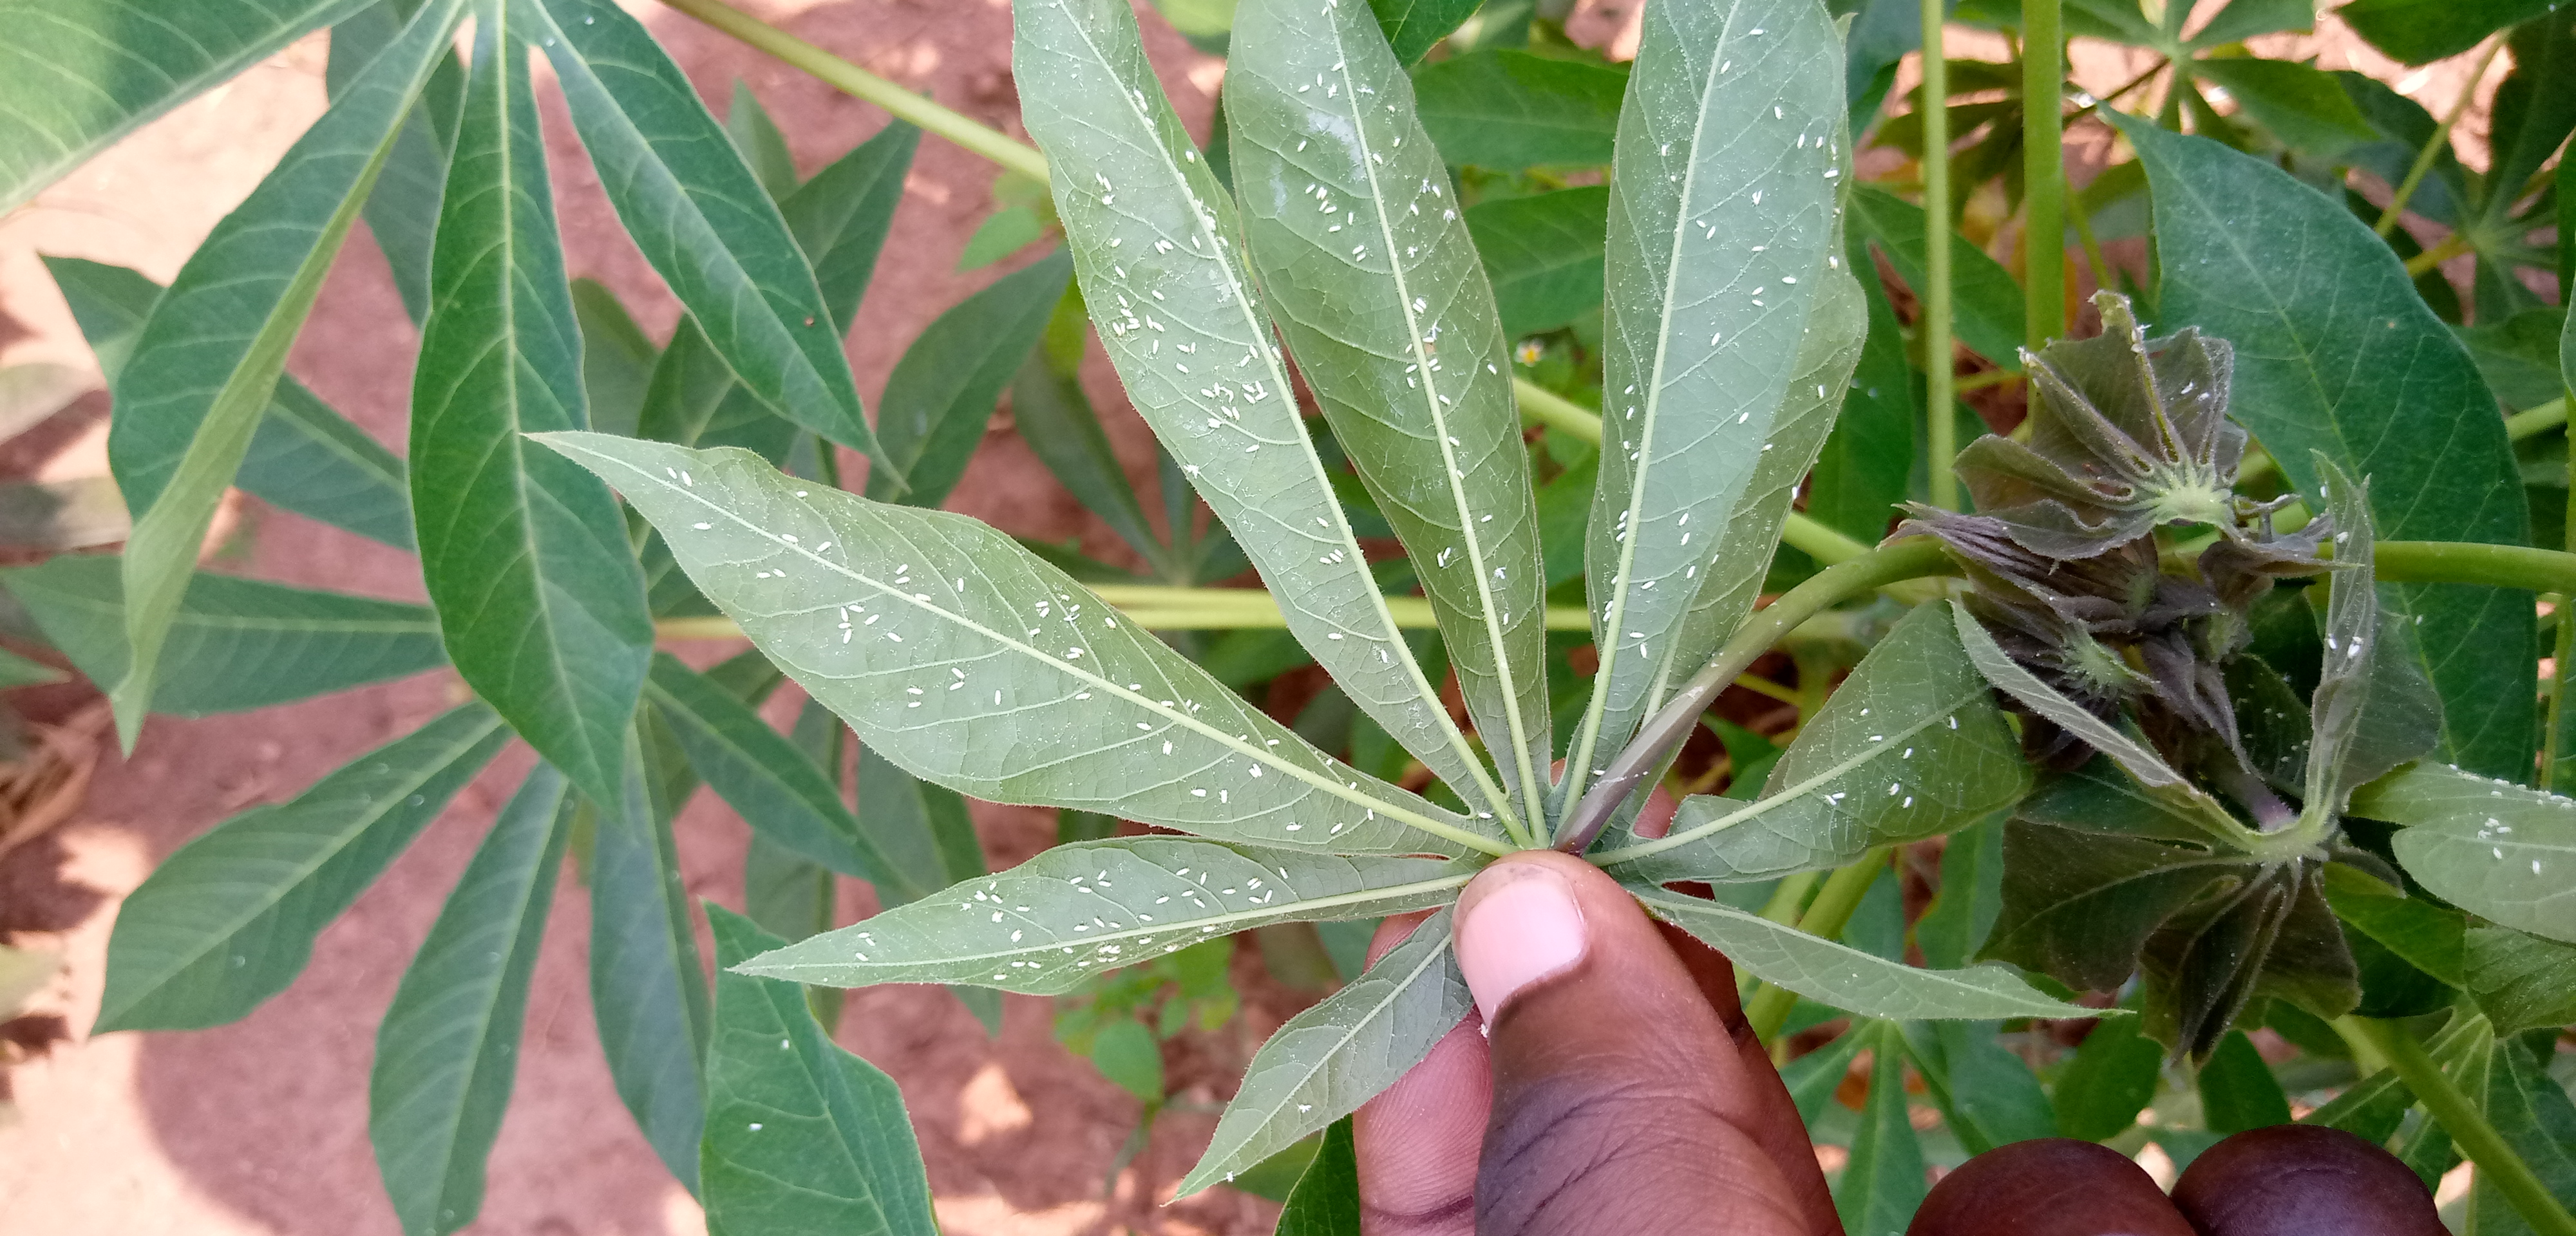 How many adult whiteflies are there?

274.